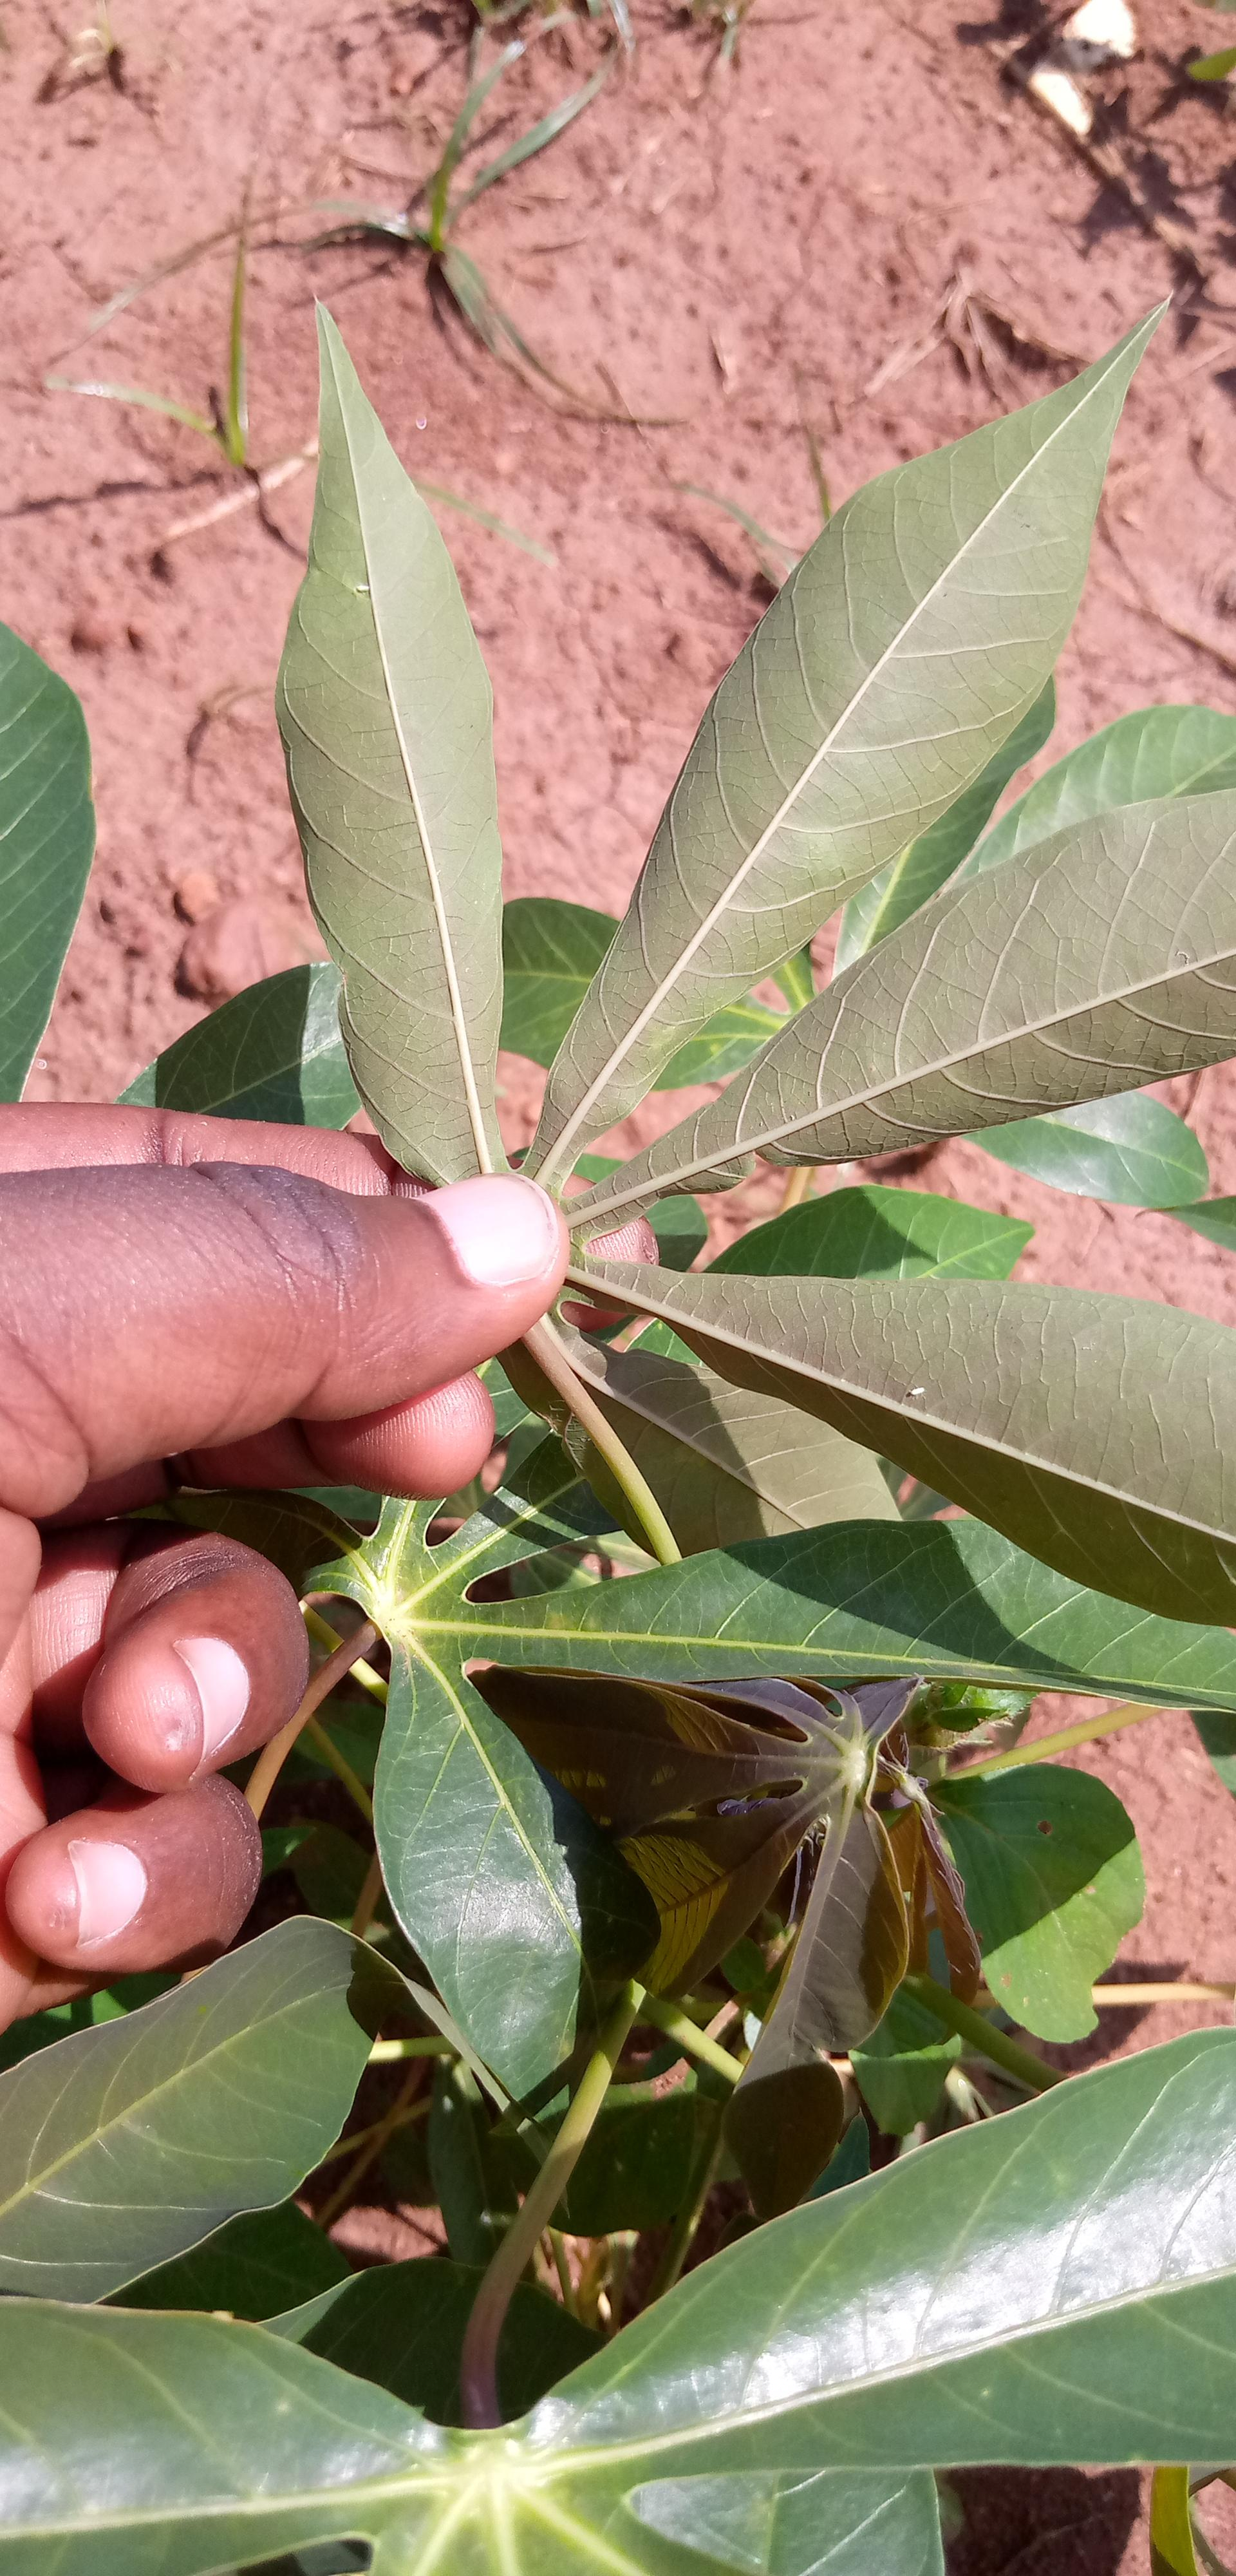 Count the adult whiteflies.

2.